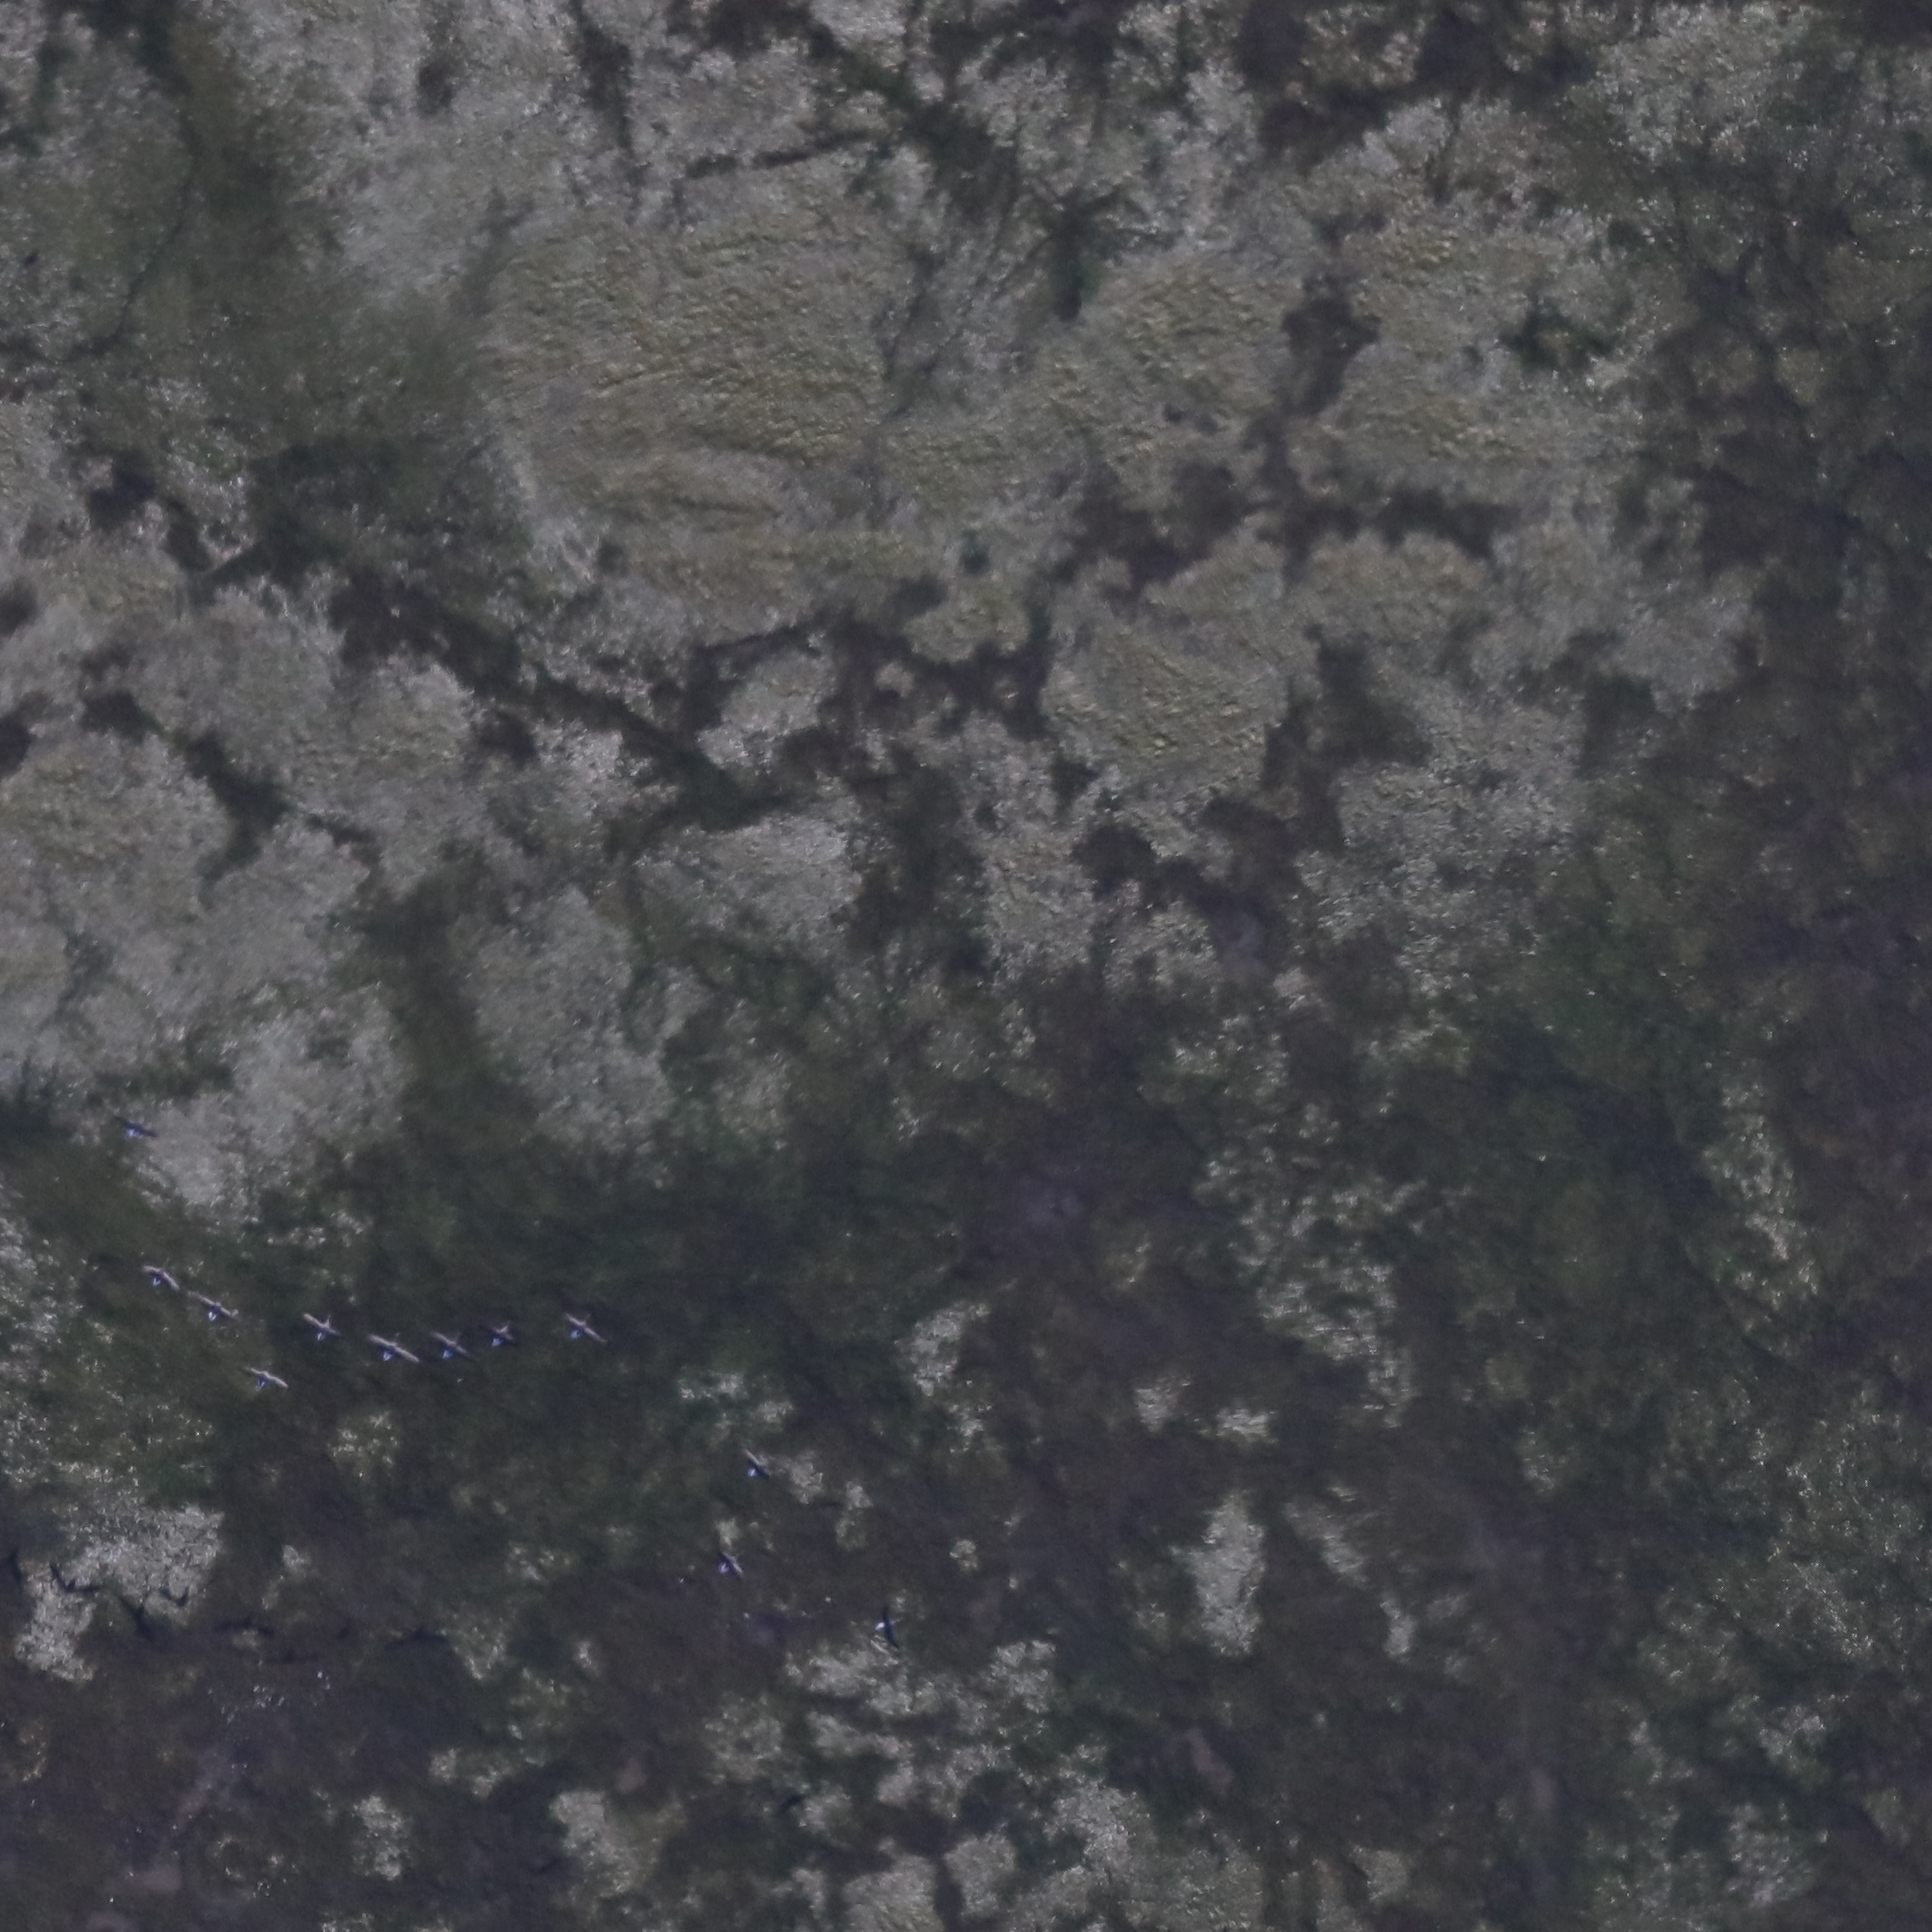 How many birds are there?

12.